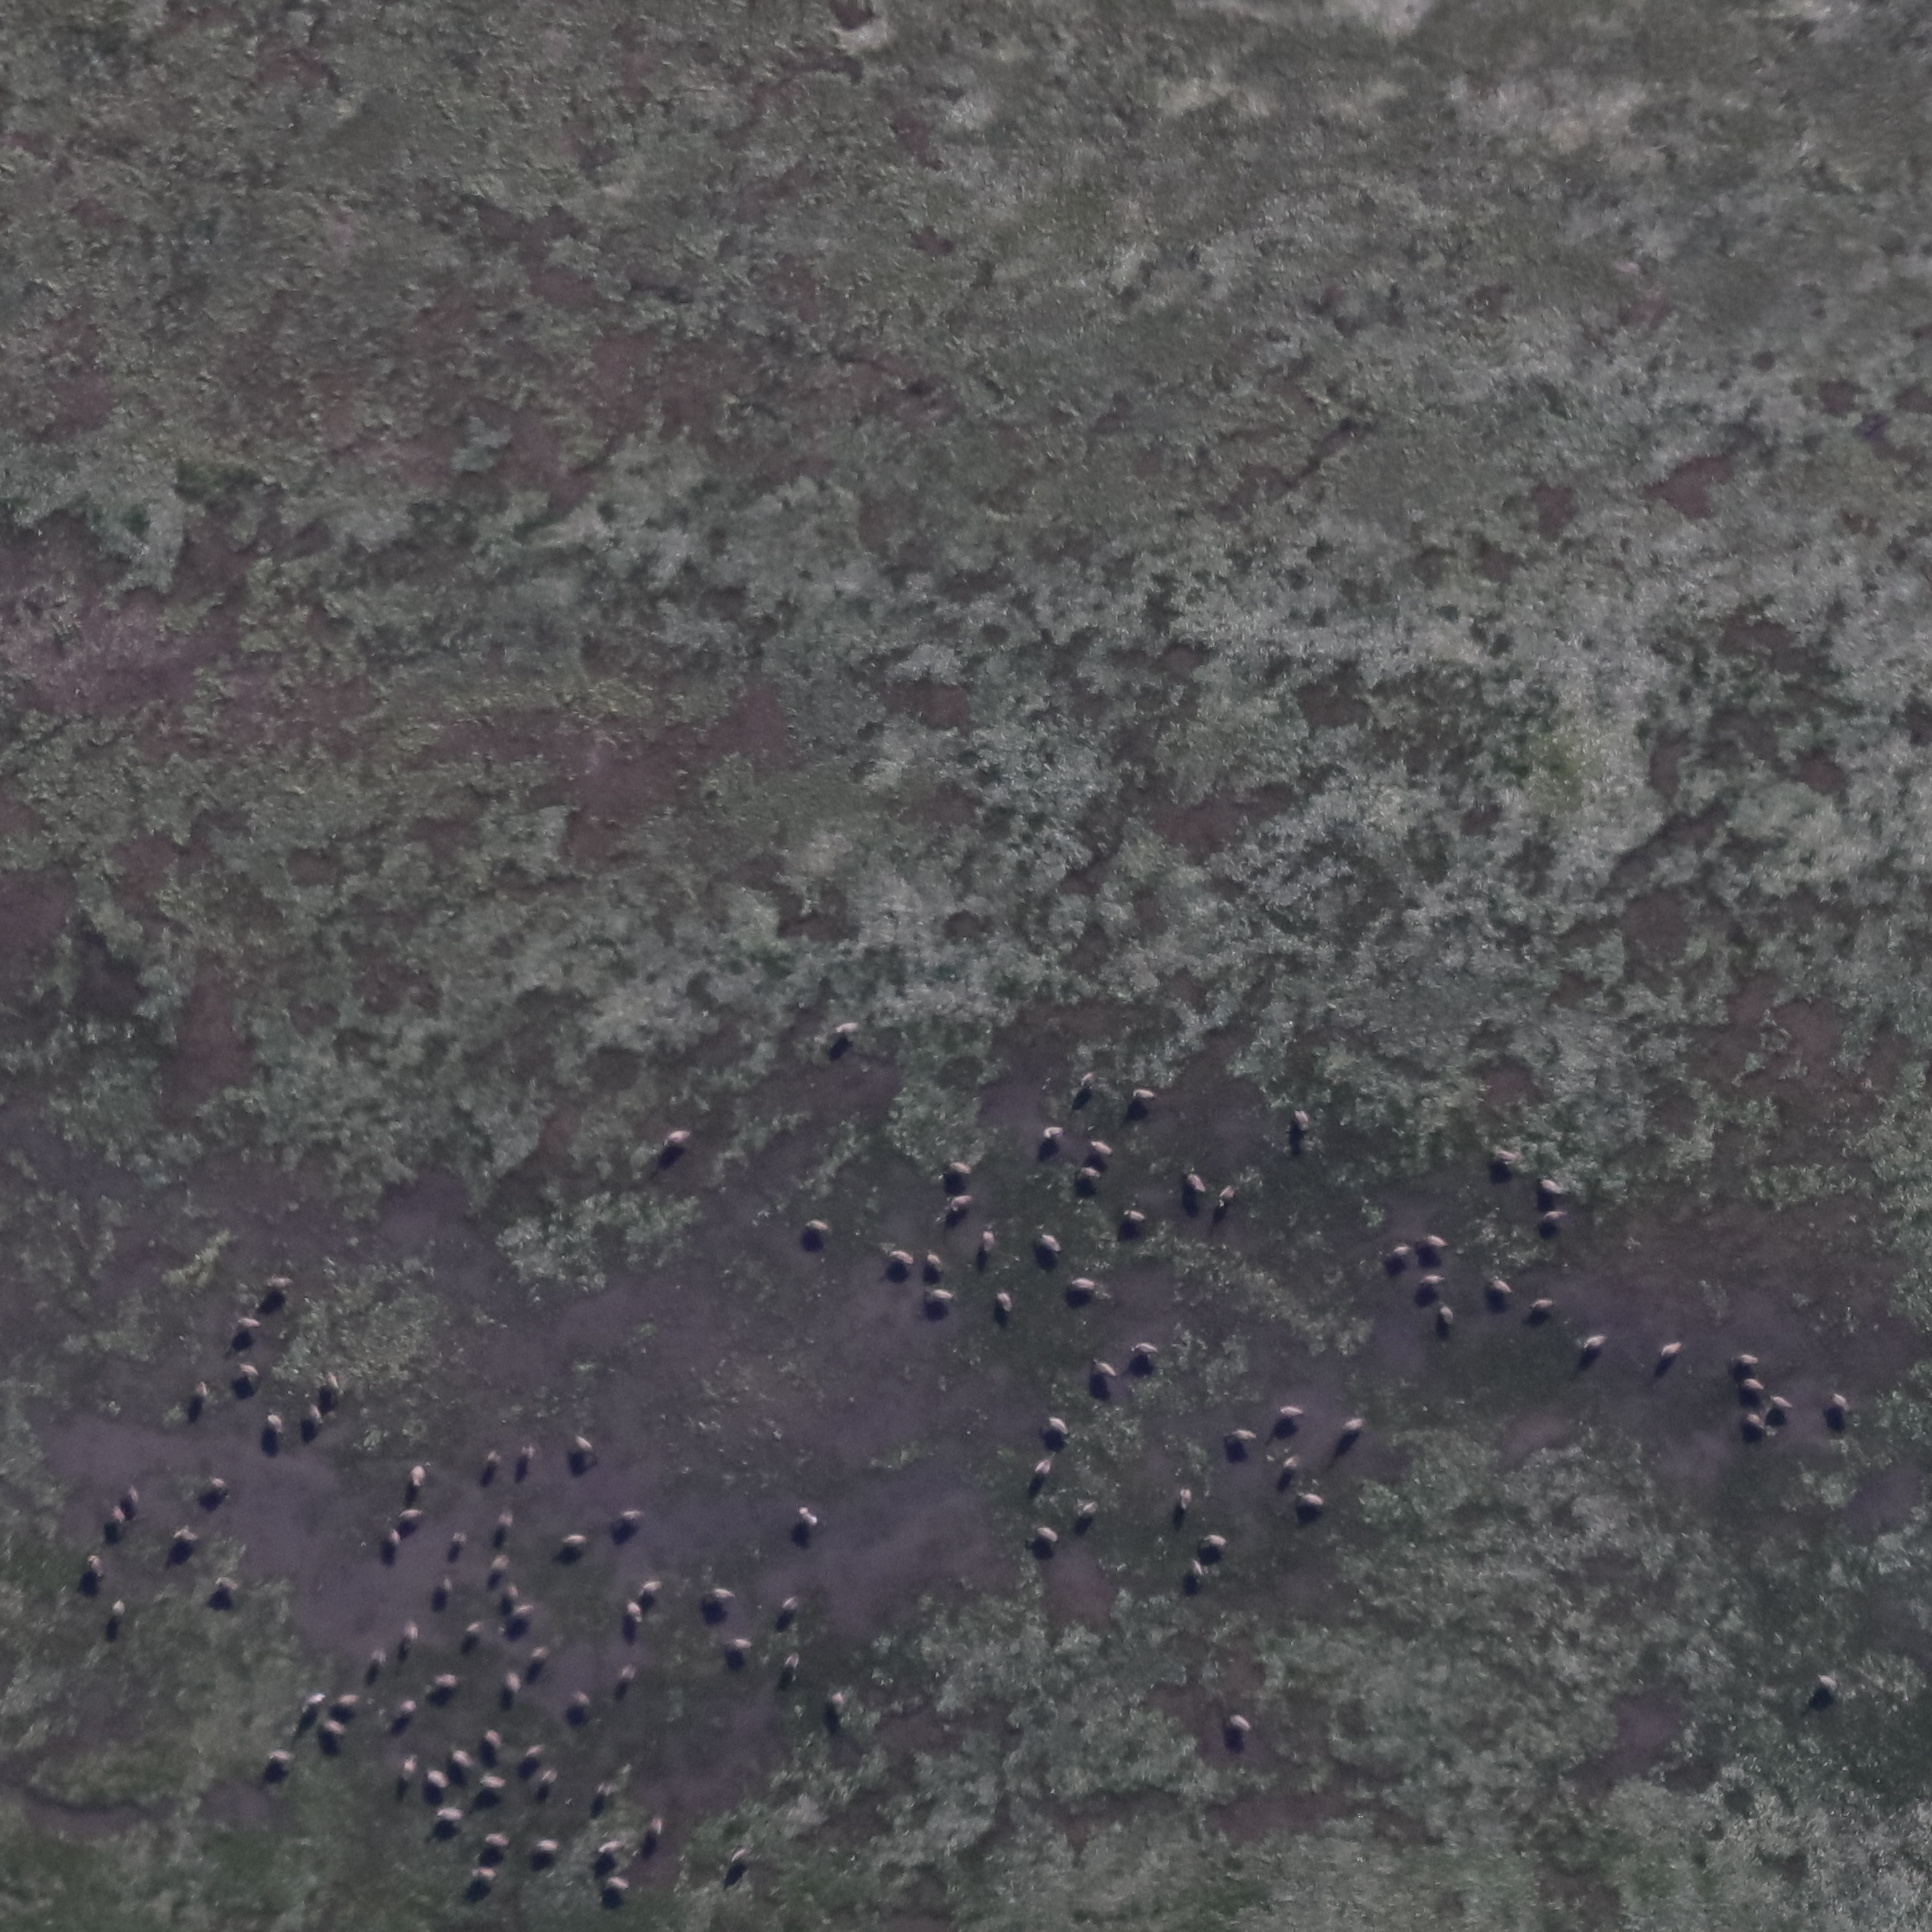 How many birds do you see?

118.